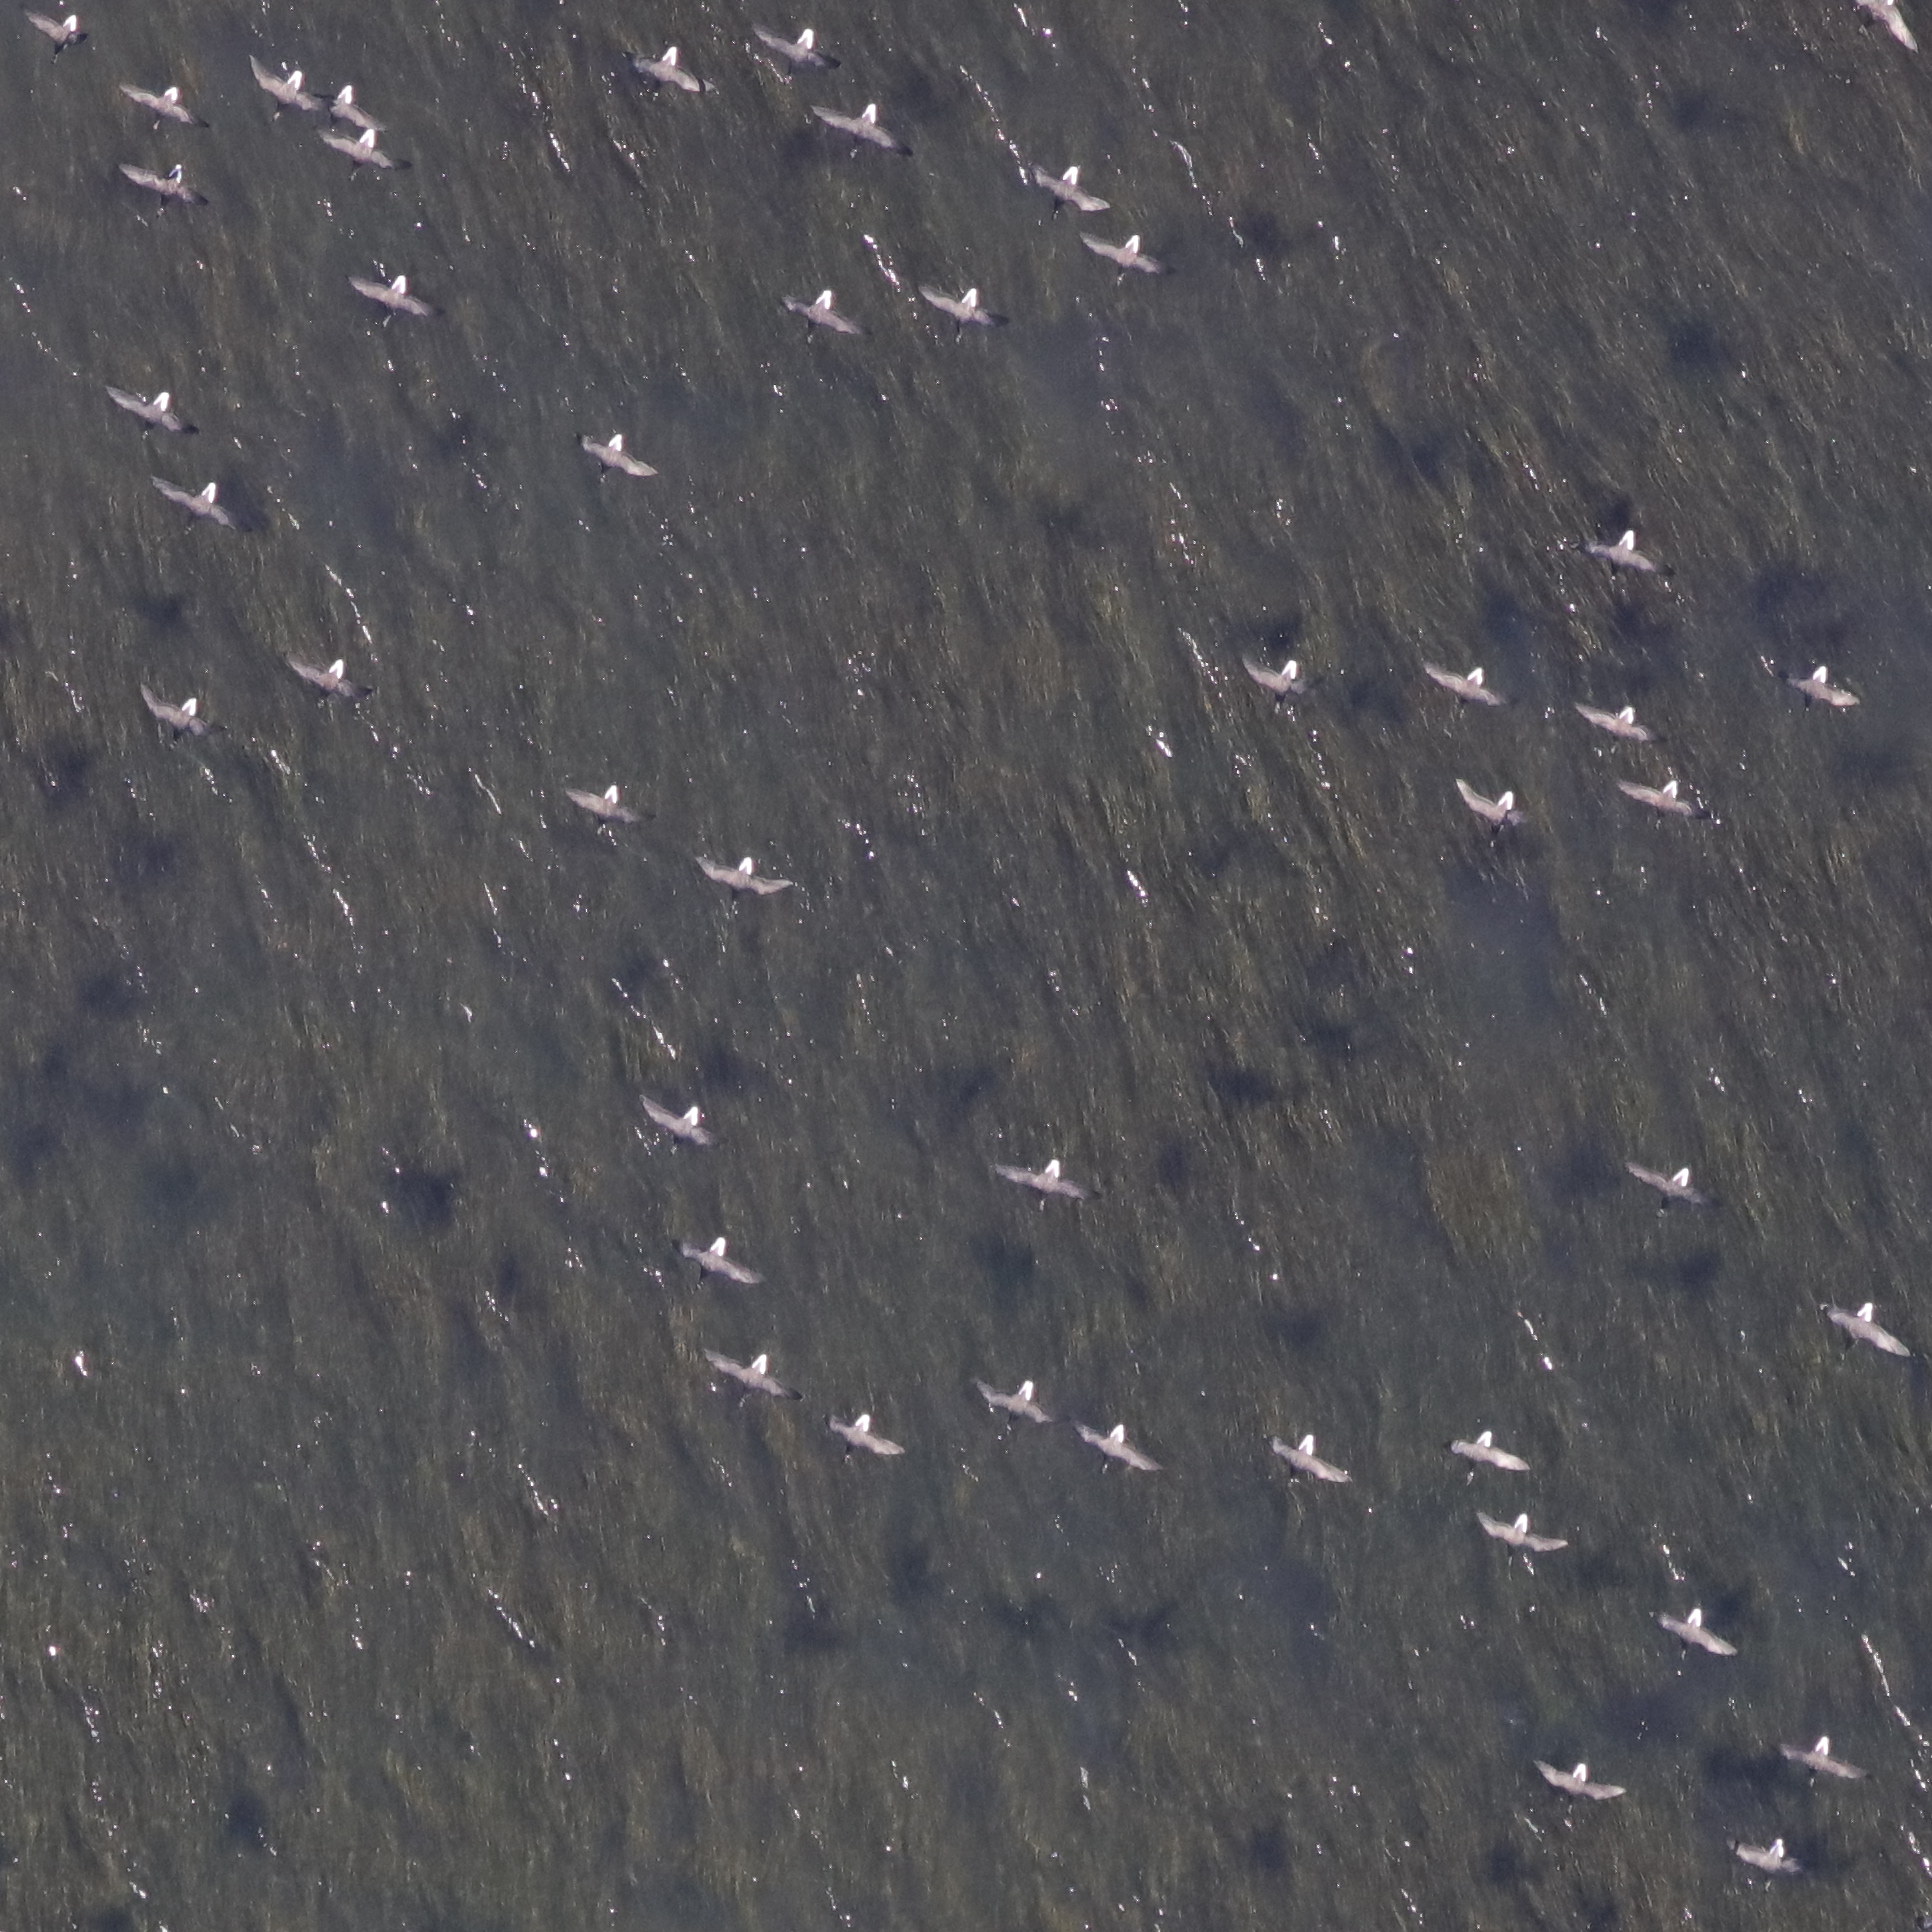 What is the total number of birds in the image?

45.